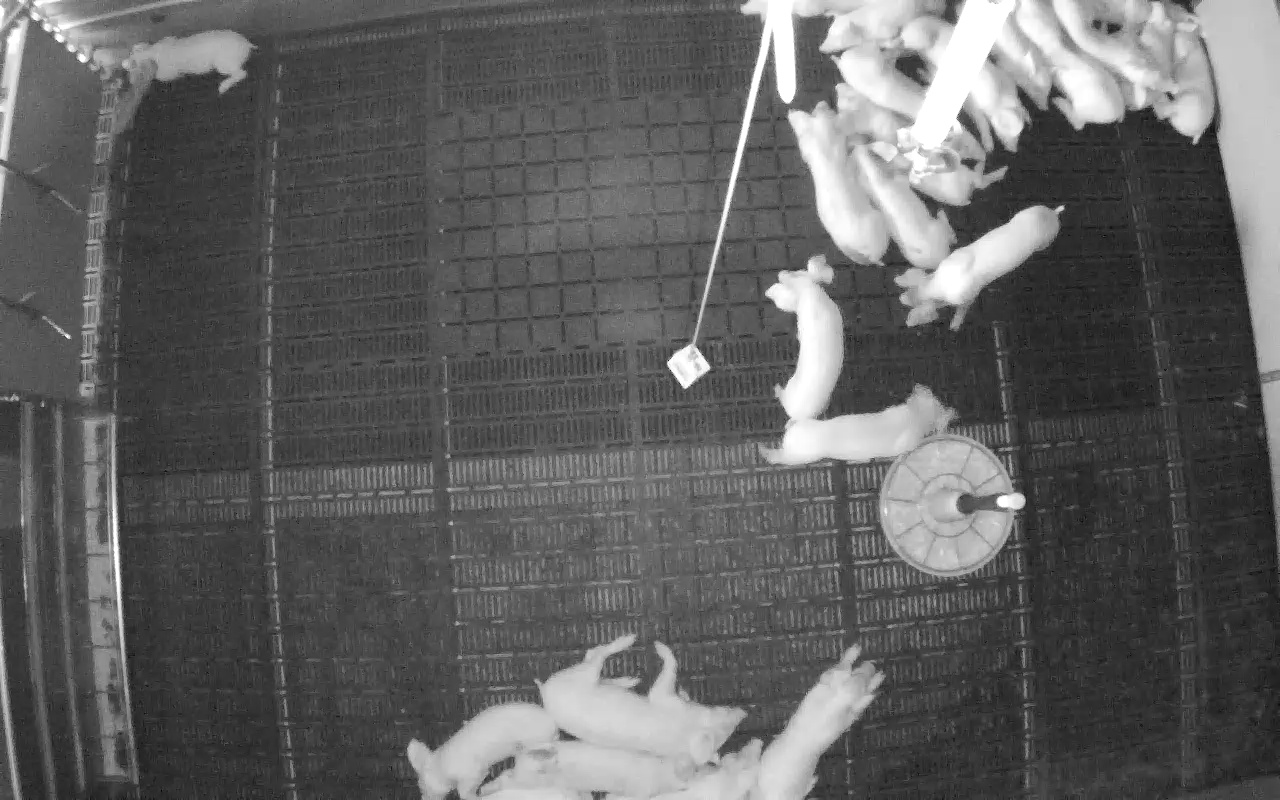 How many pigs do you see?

22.